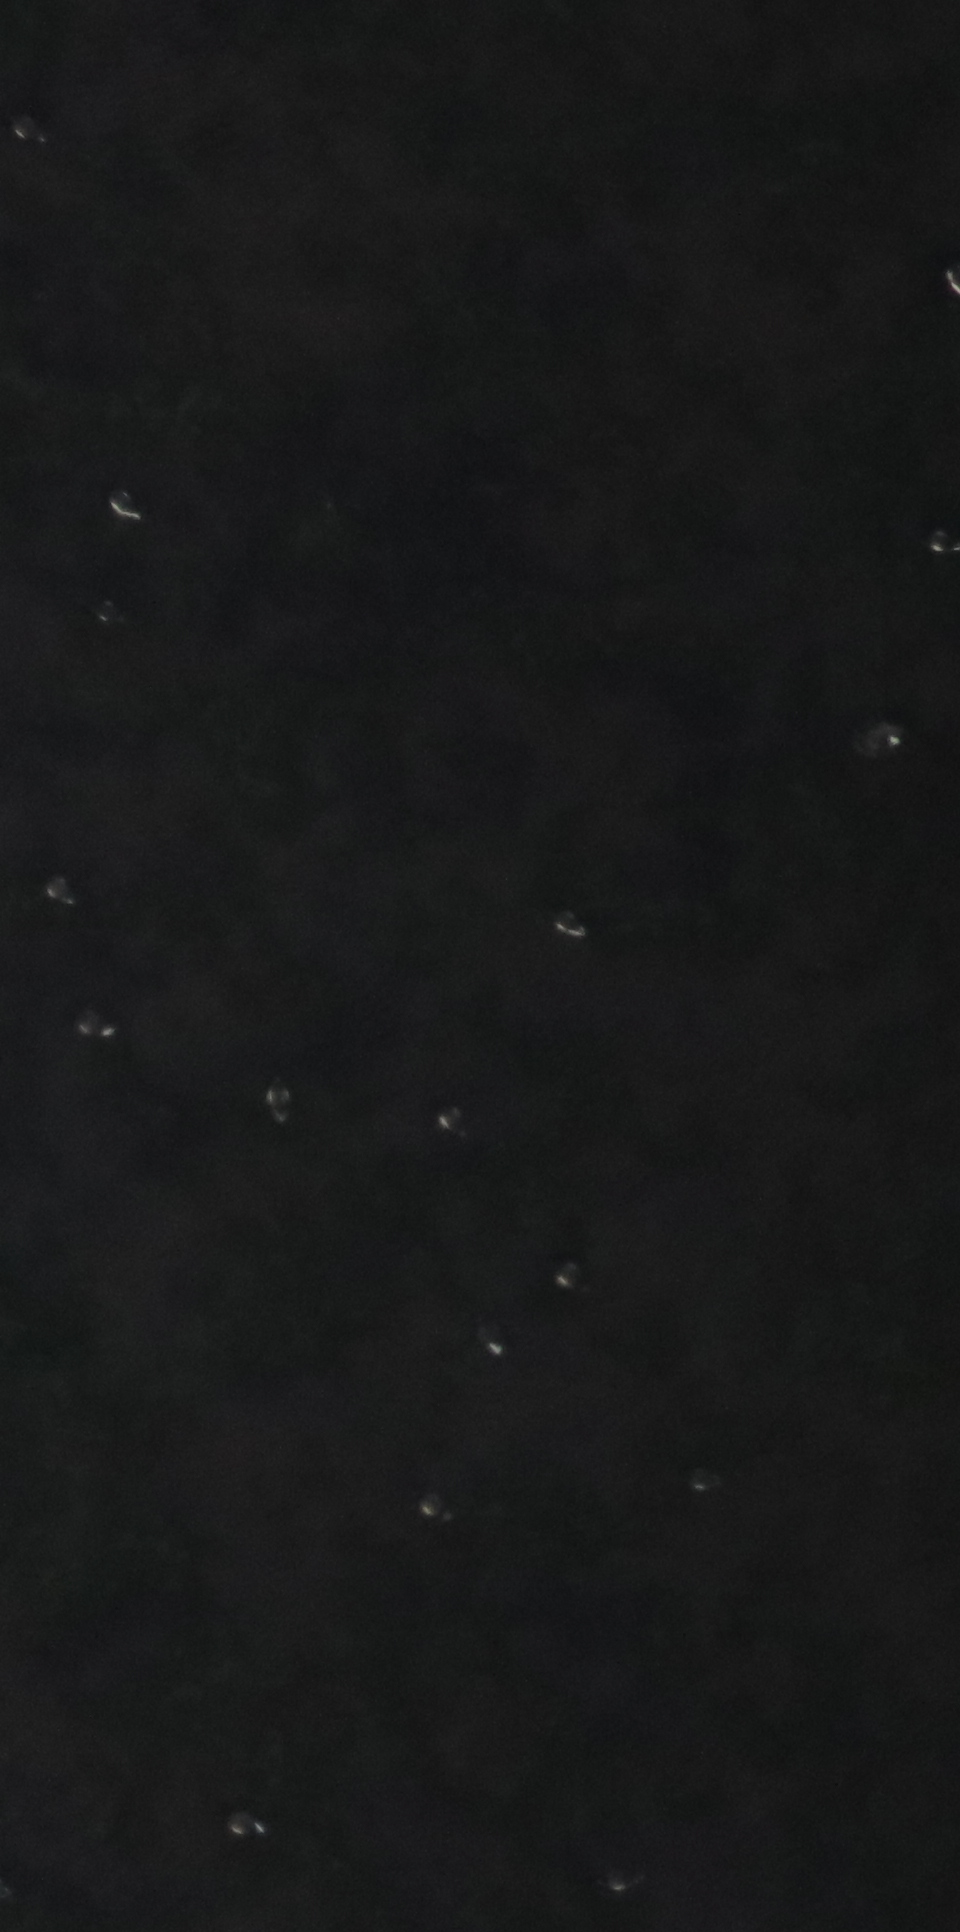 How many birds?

15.